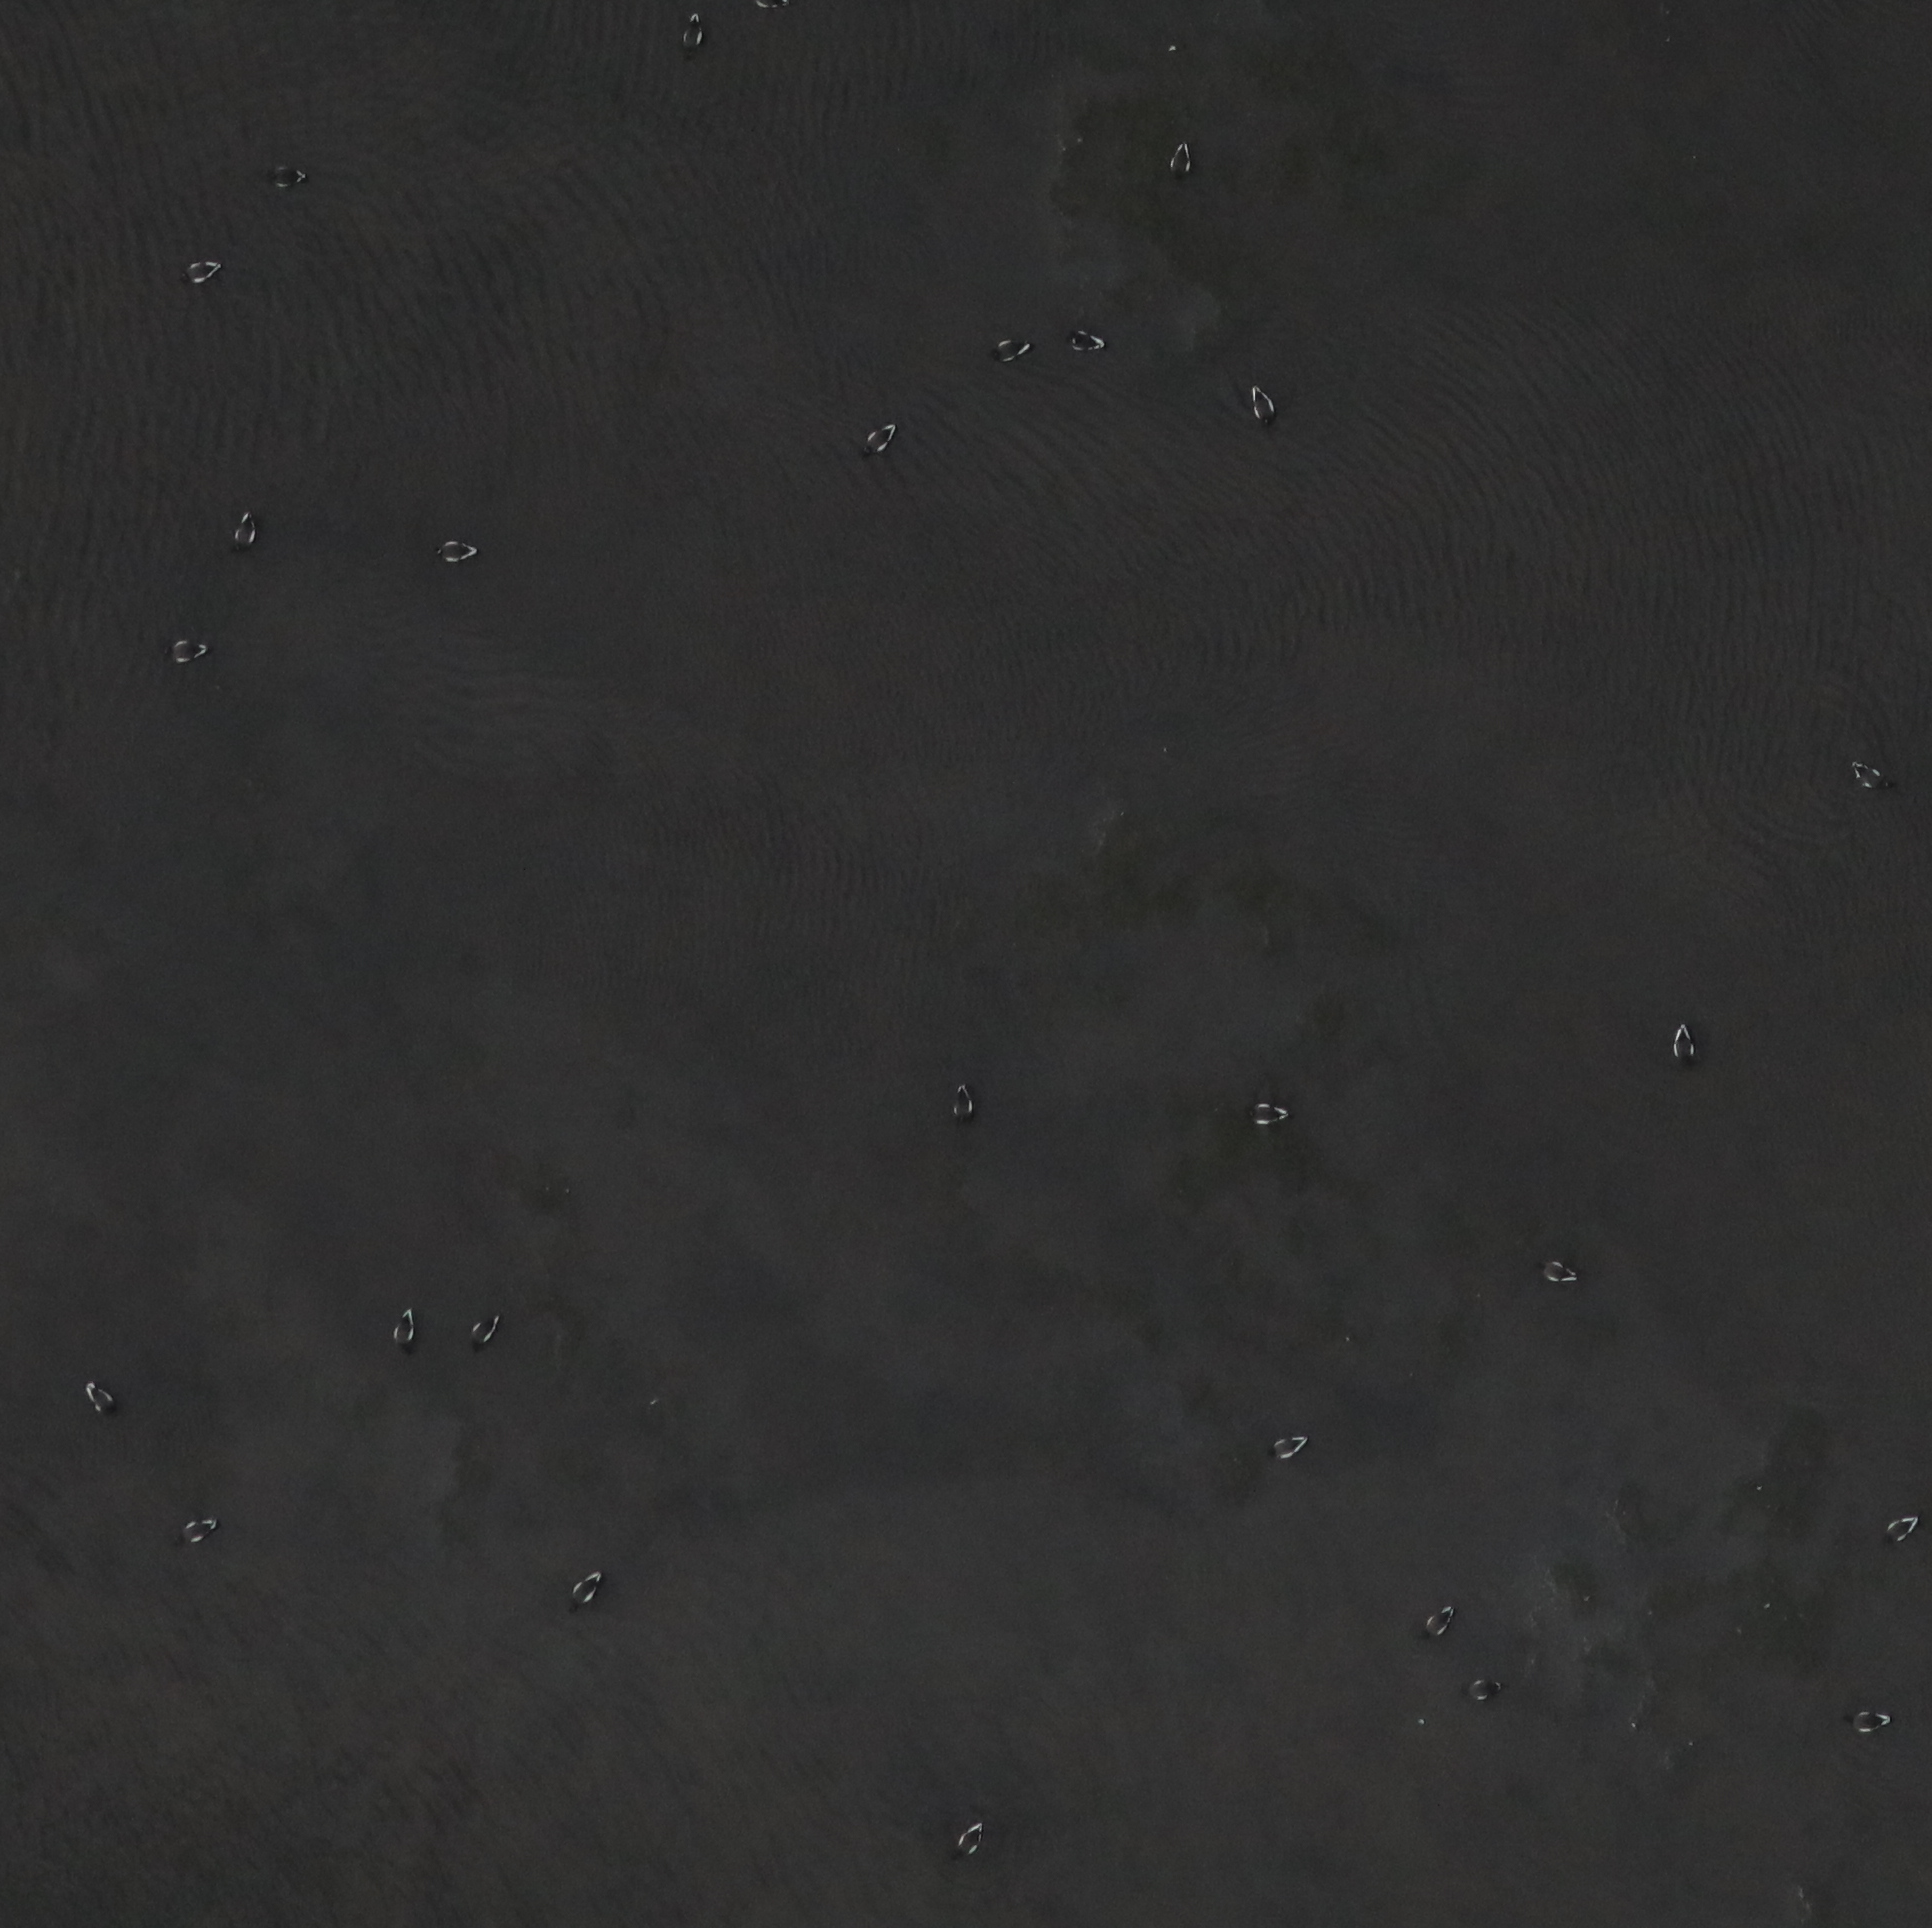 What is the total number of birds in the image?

27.